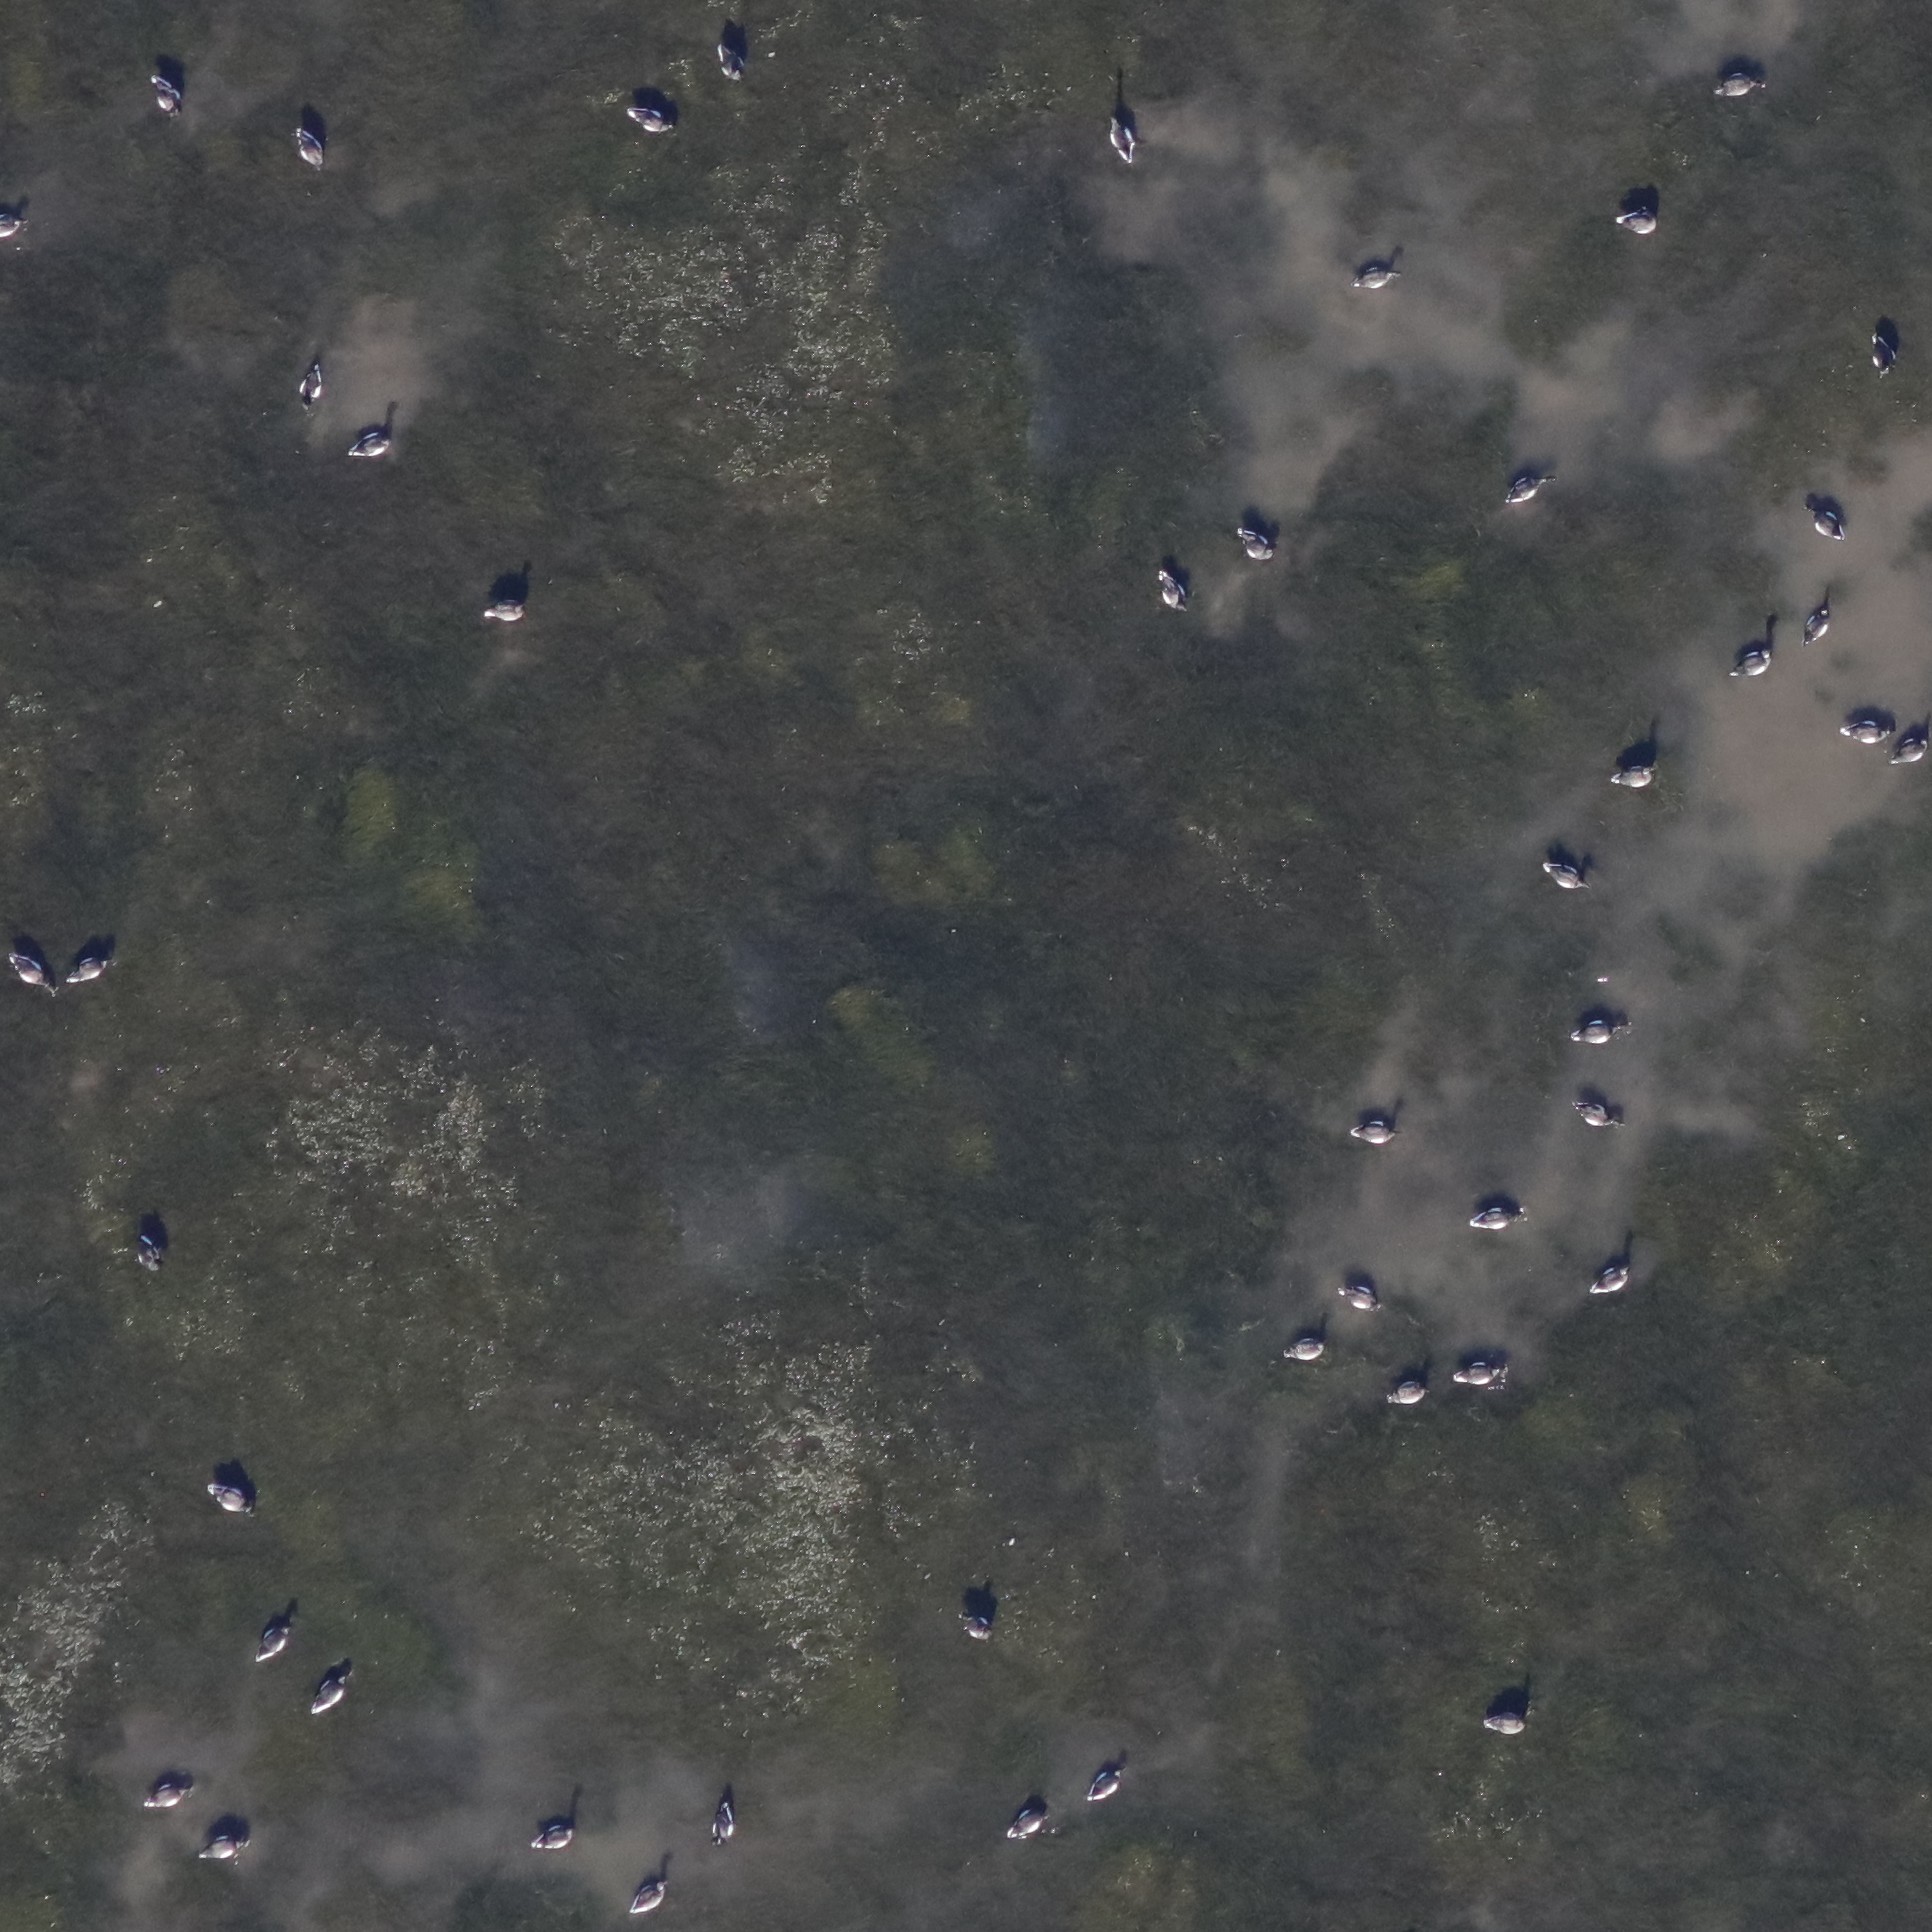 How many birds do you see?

47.